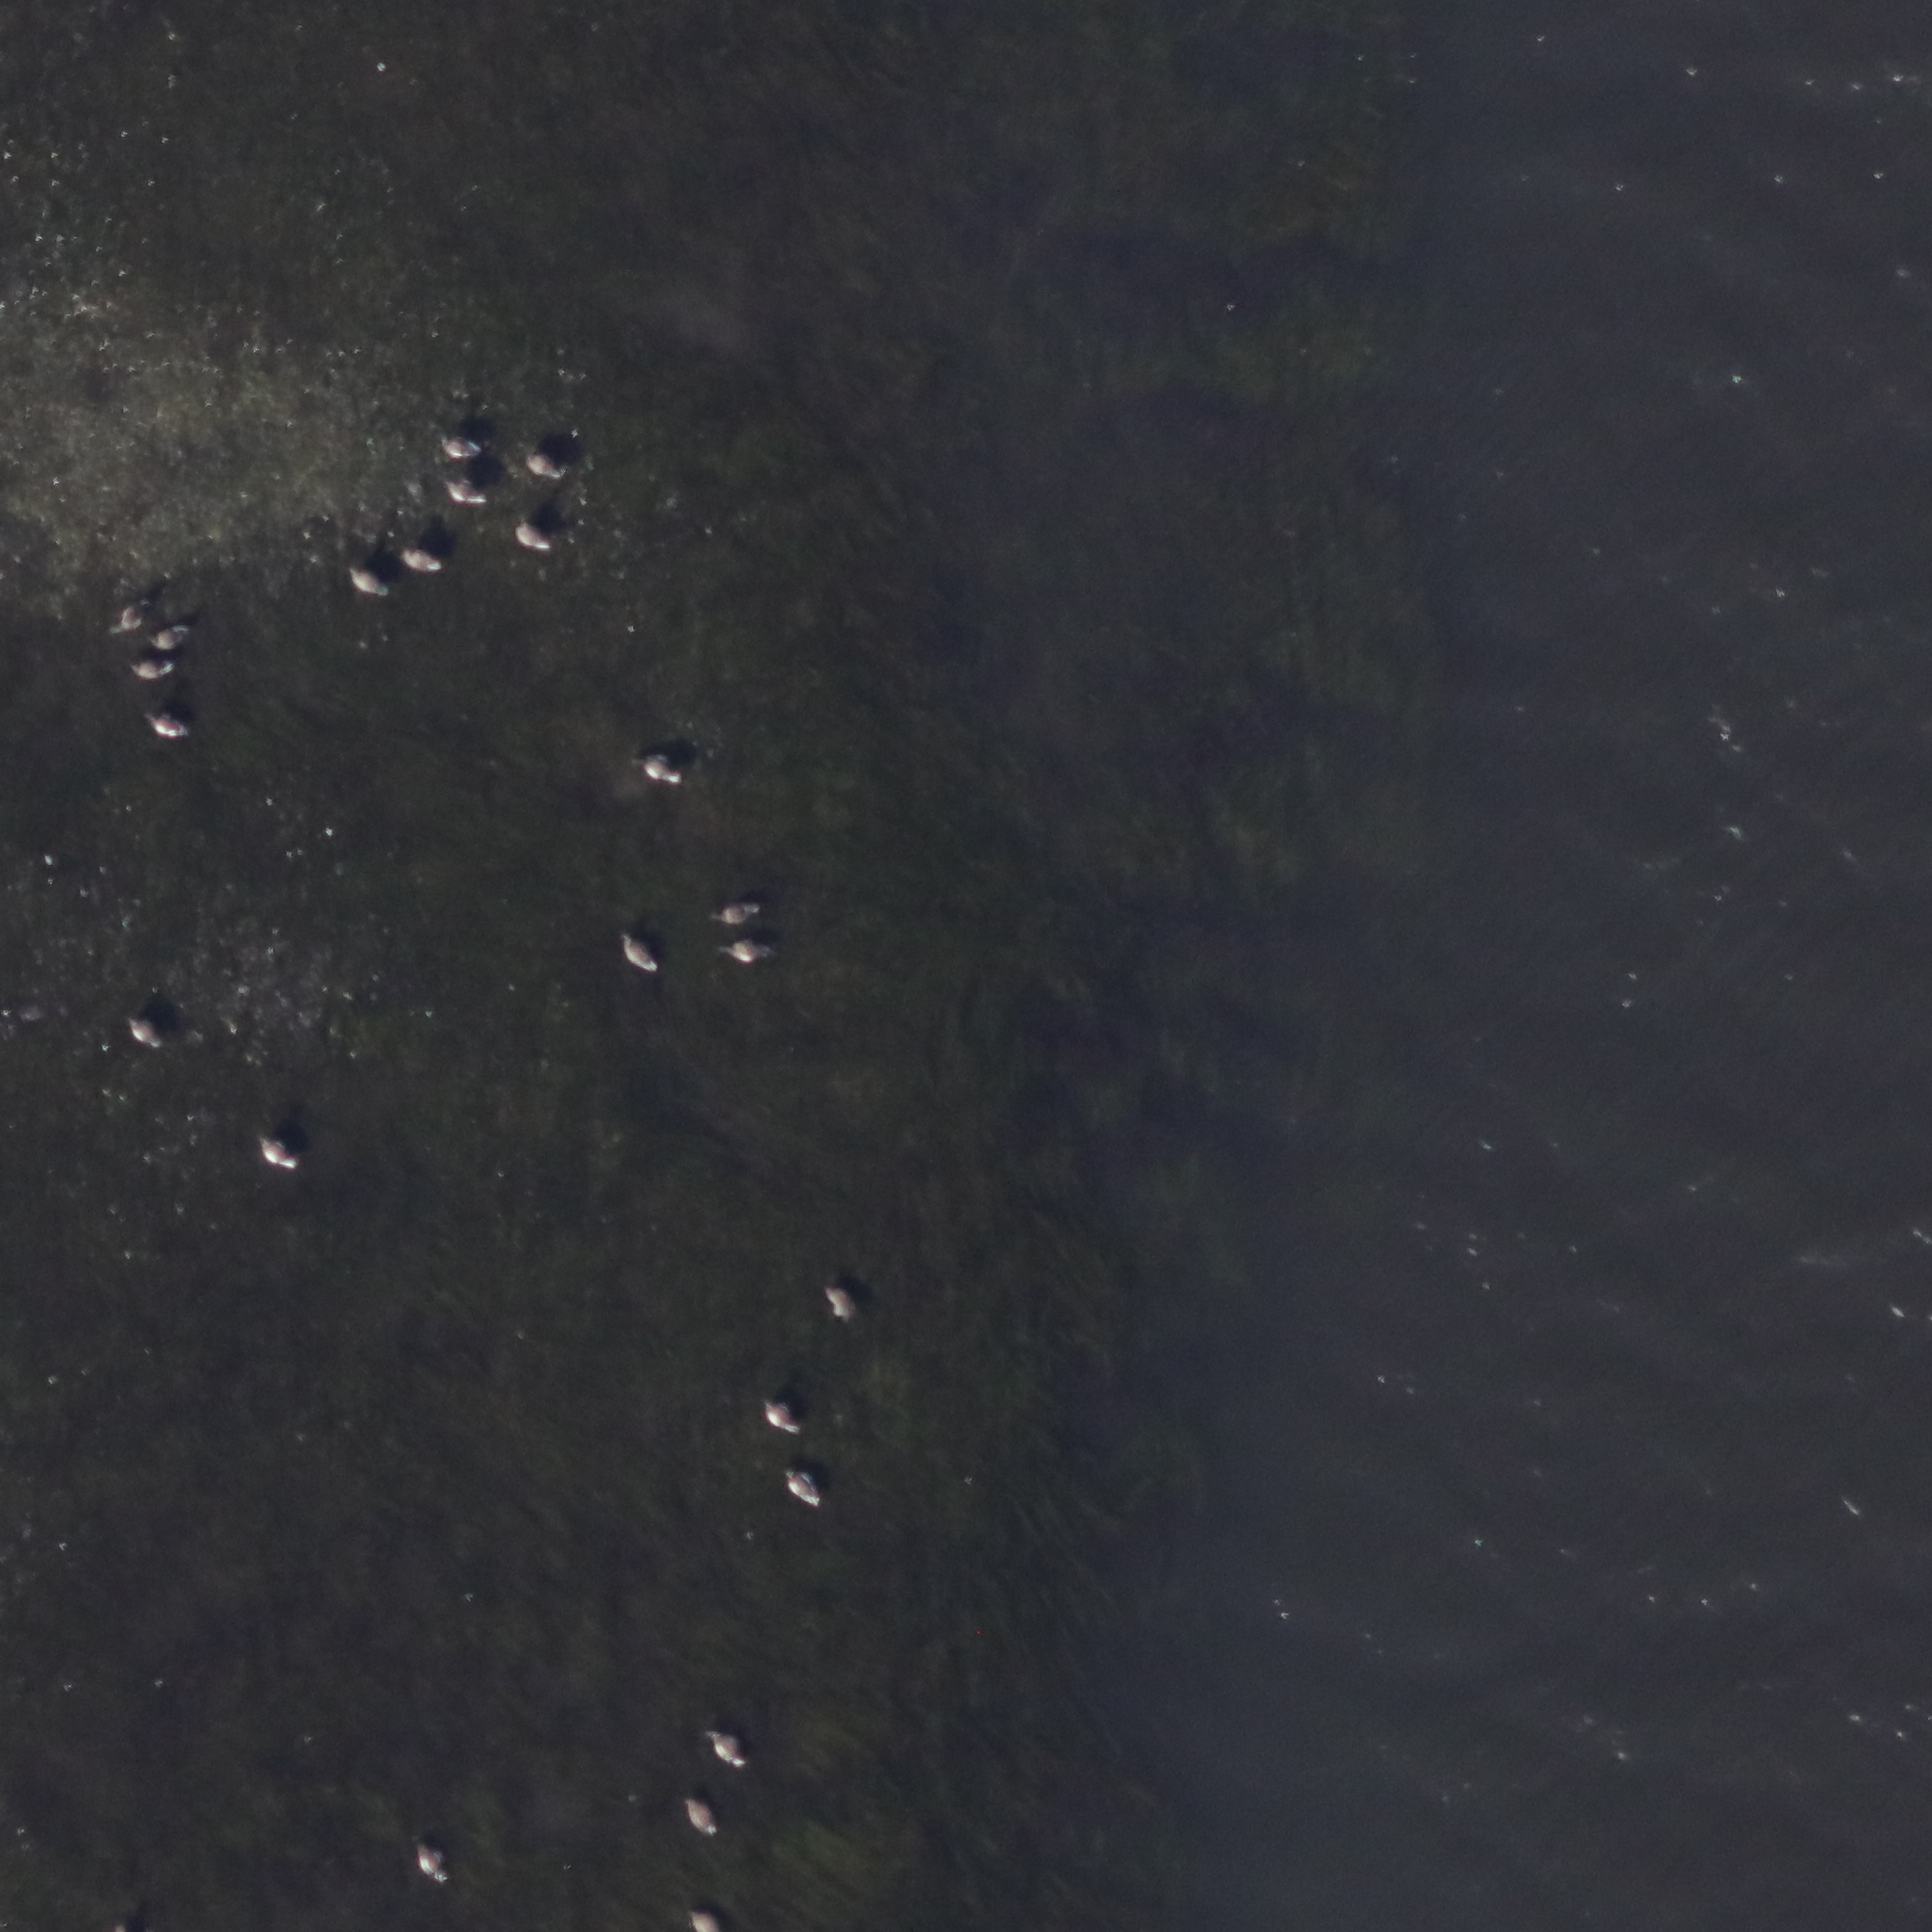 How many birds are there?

23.